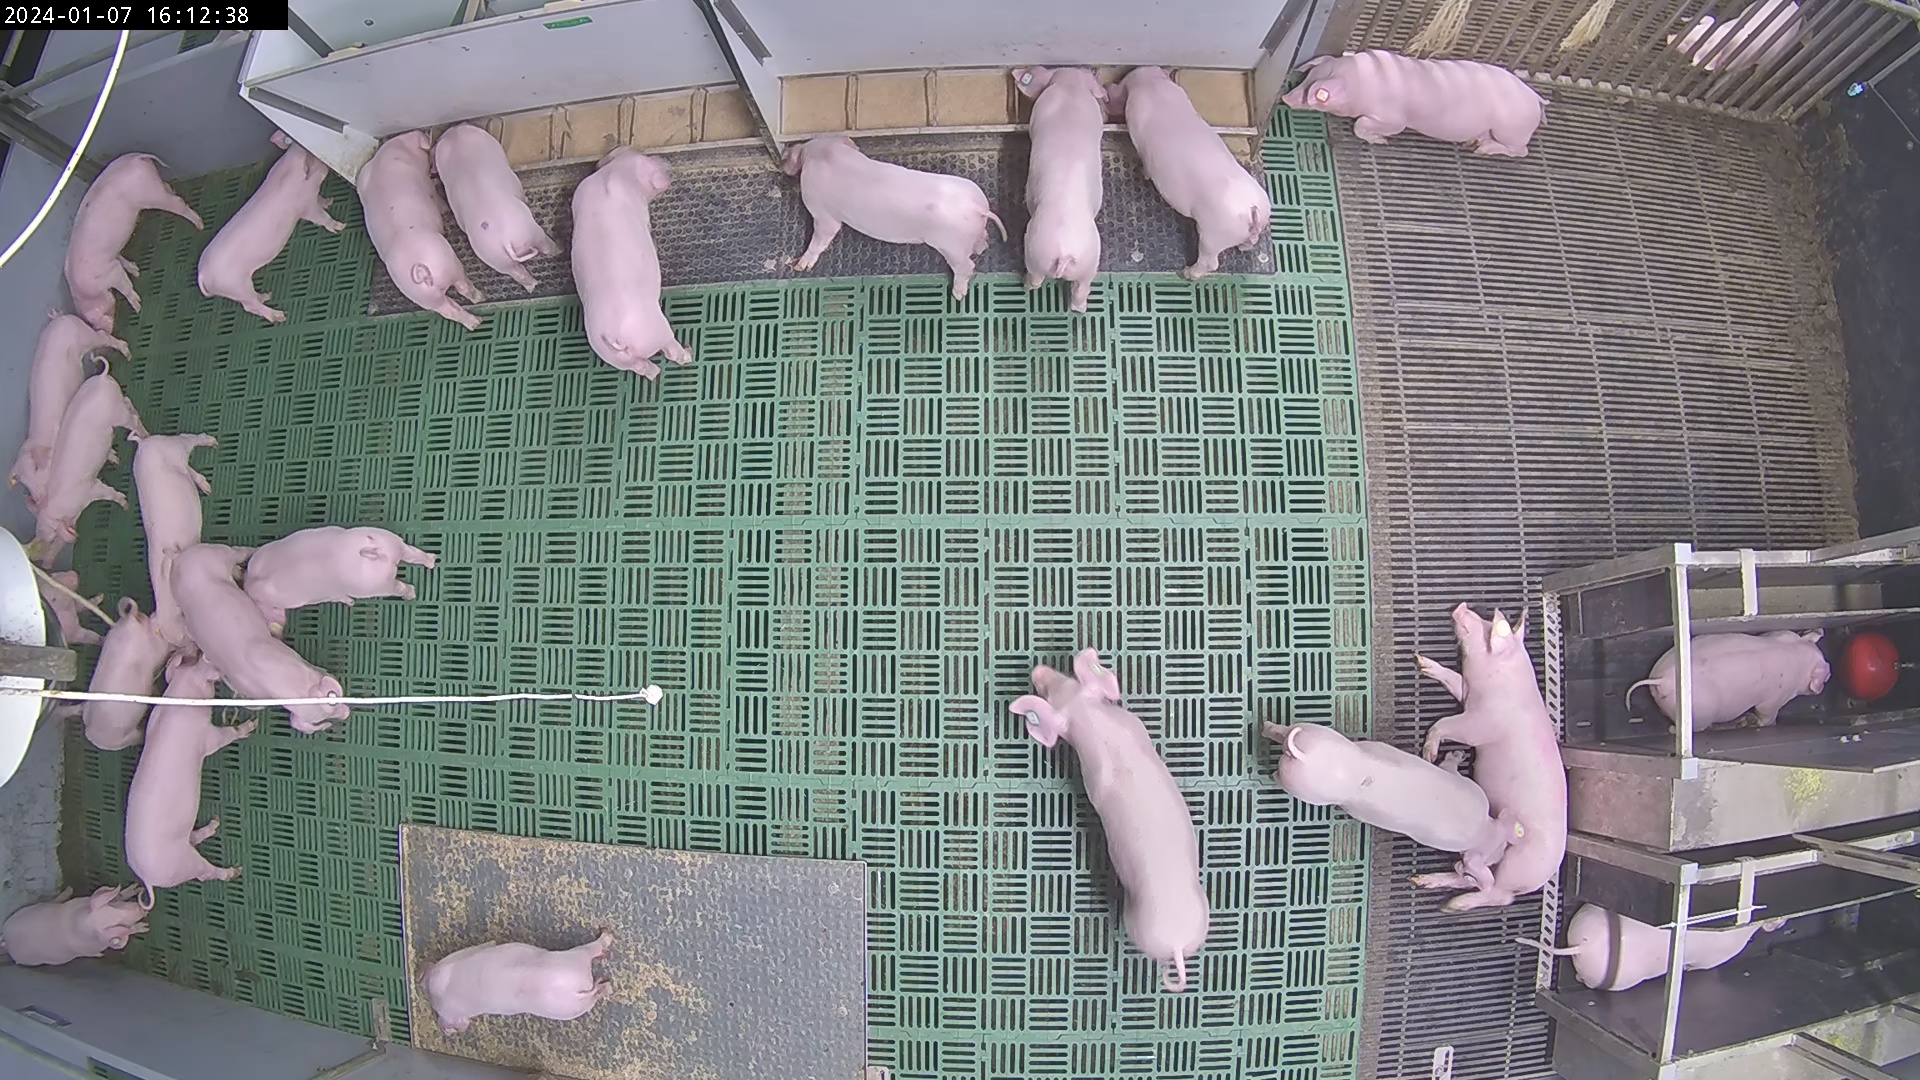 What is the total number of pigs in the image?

25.